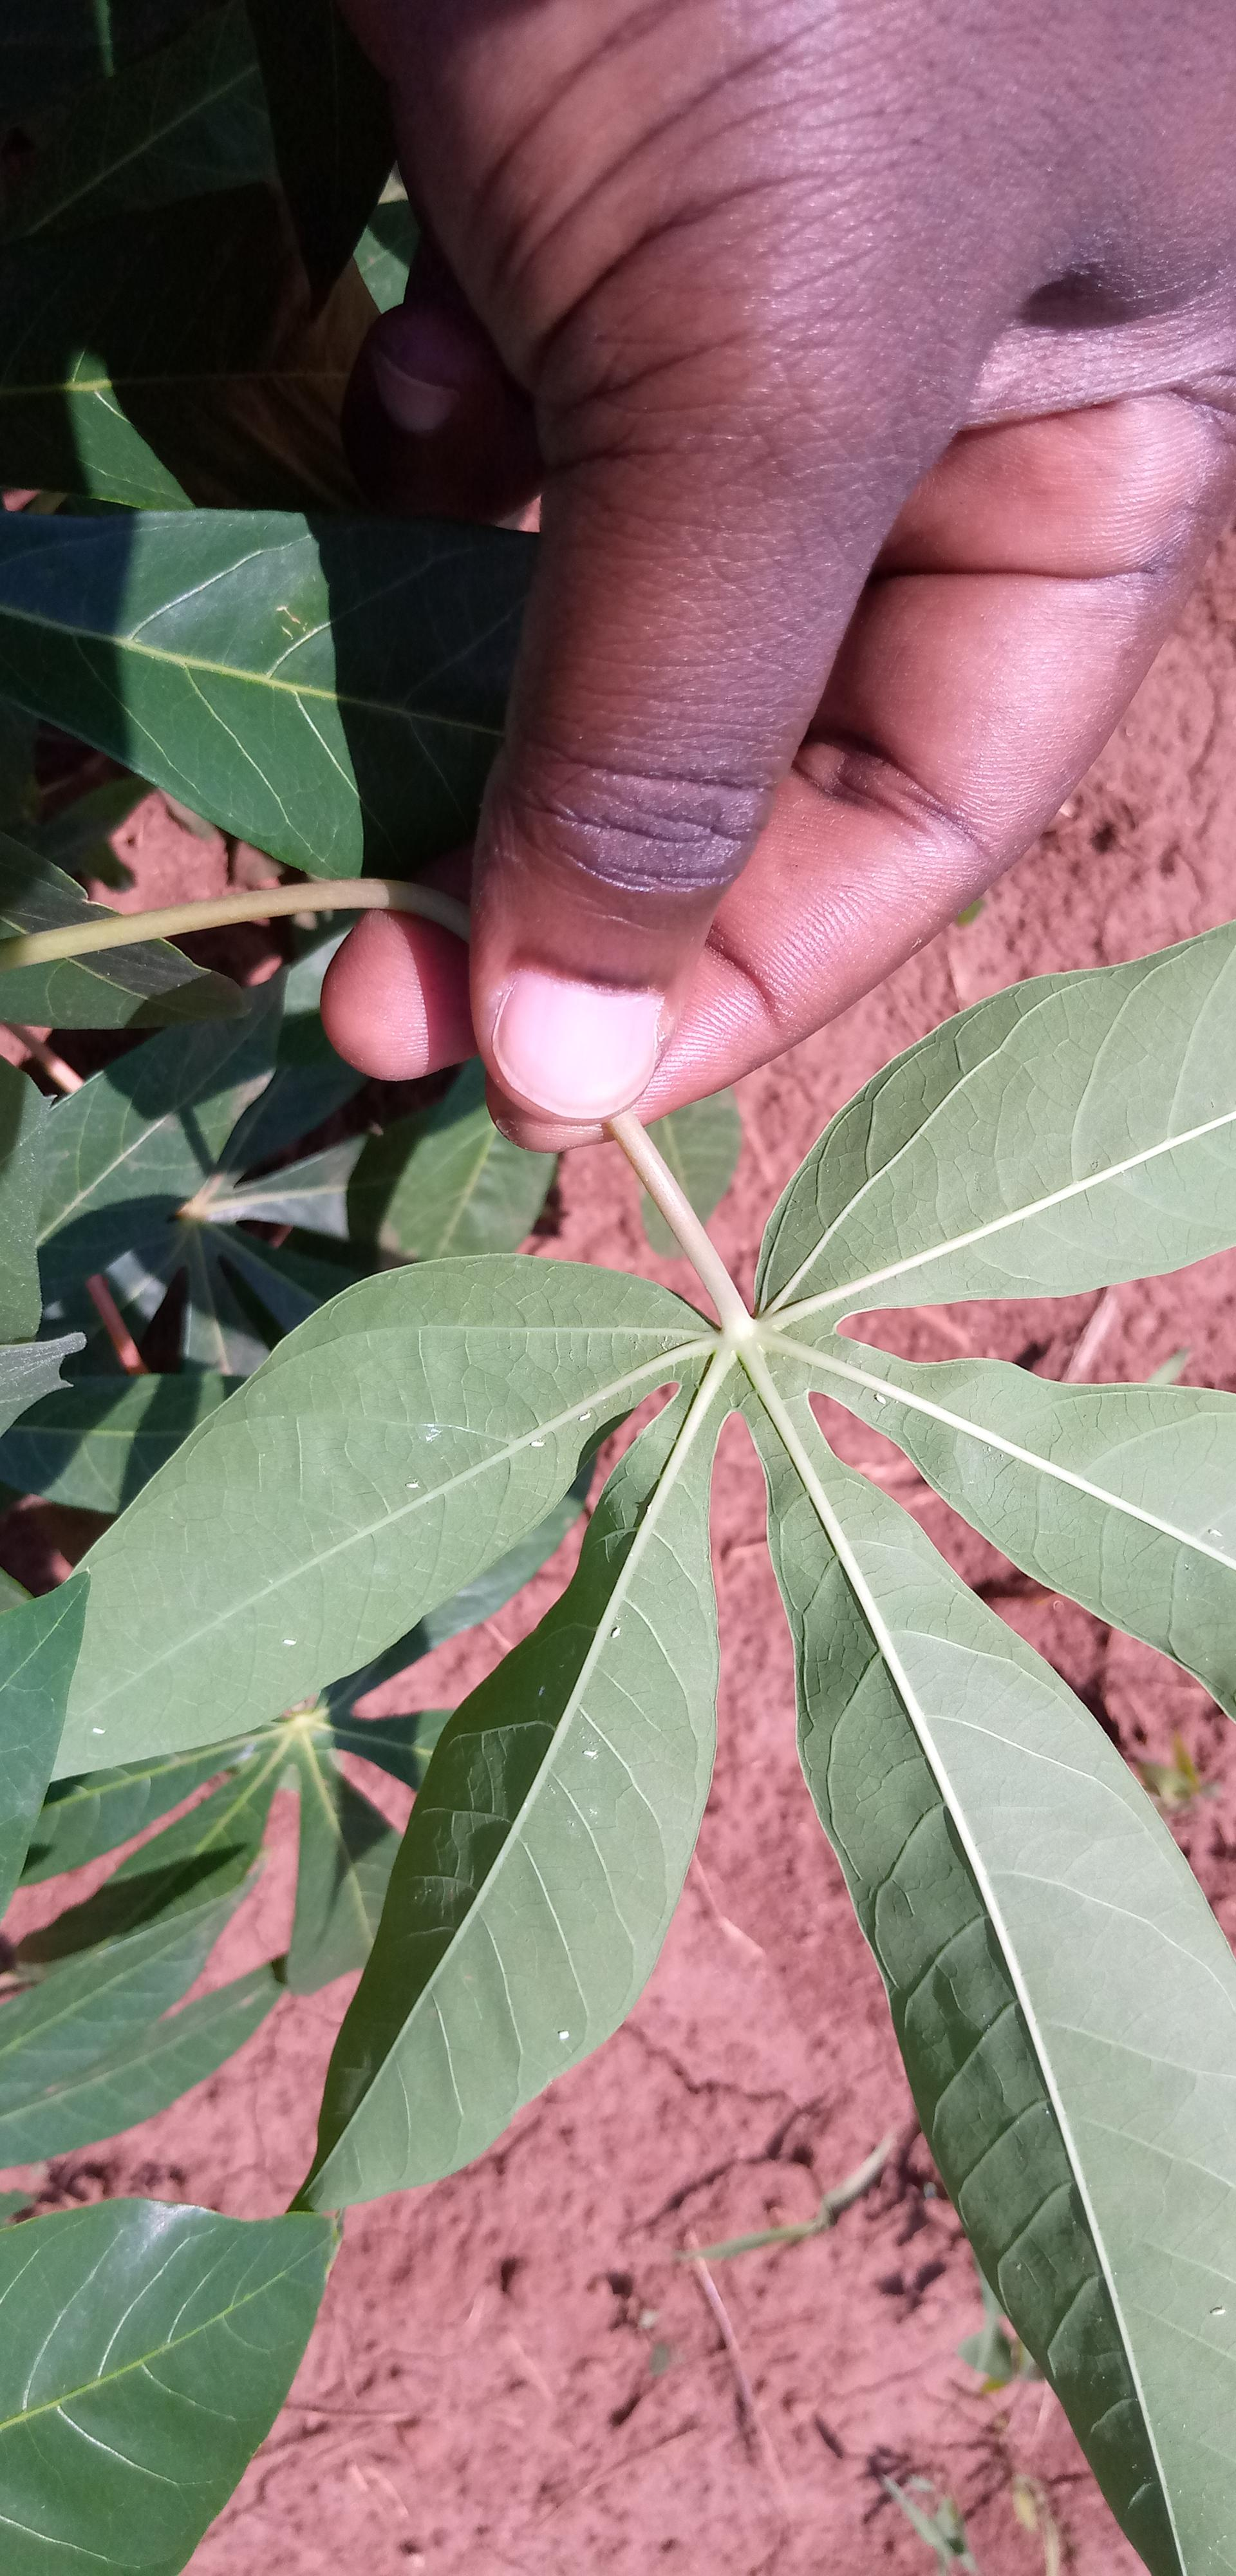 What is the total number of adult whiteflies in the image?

11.